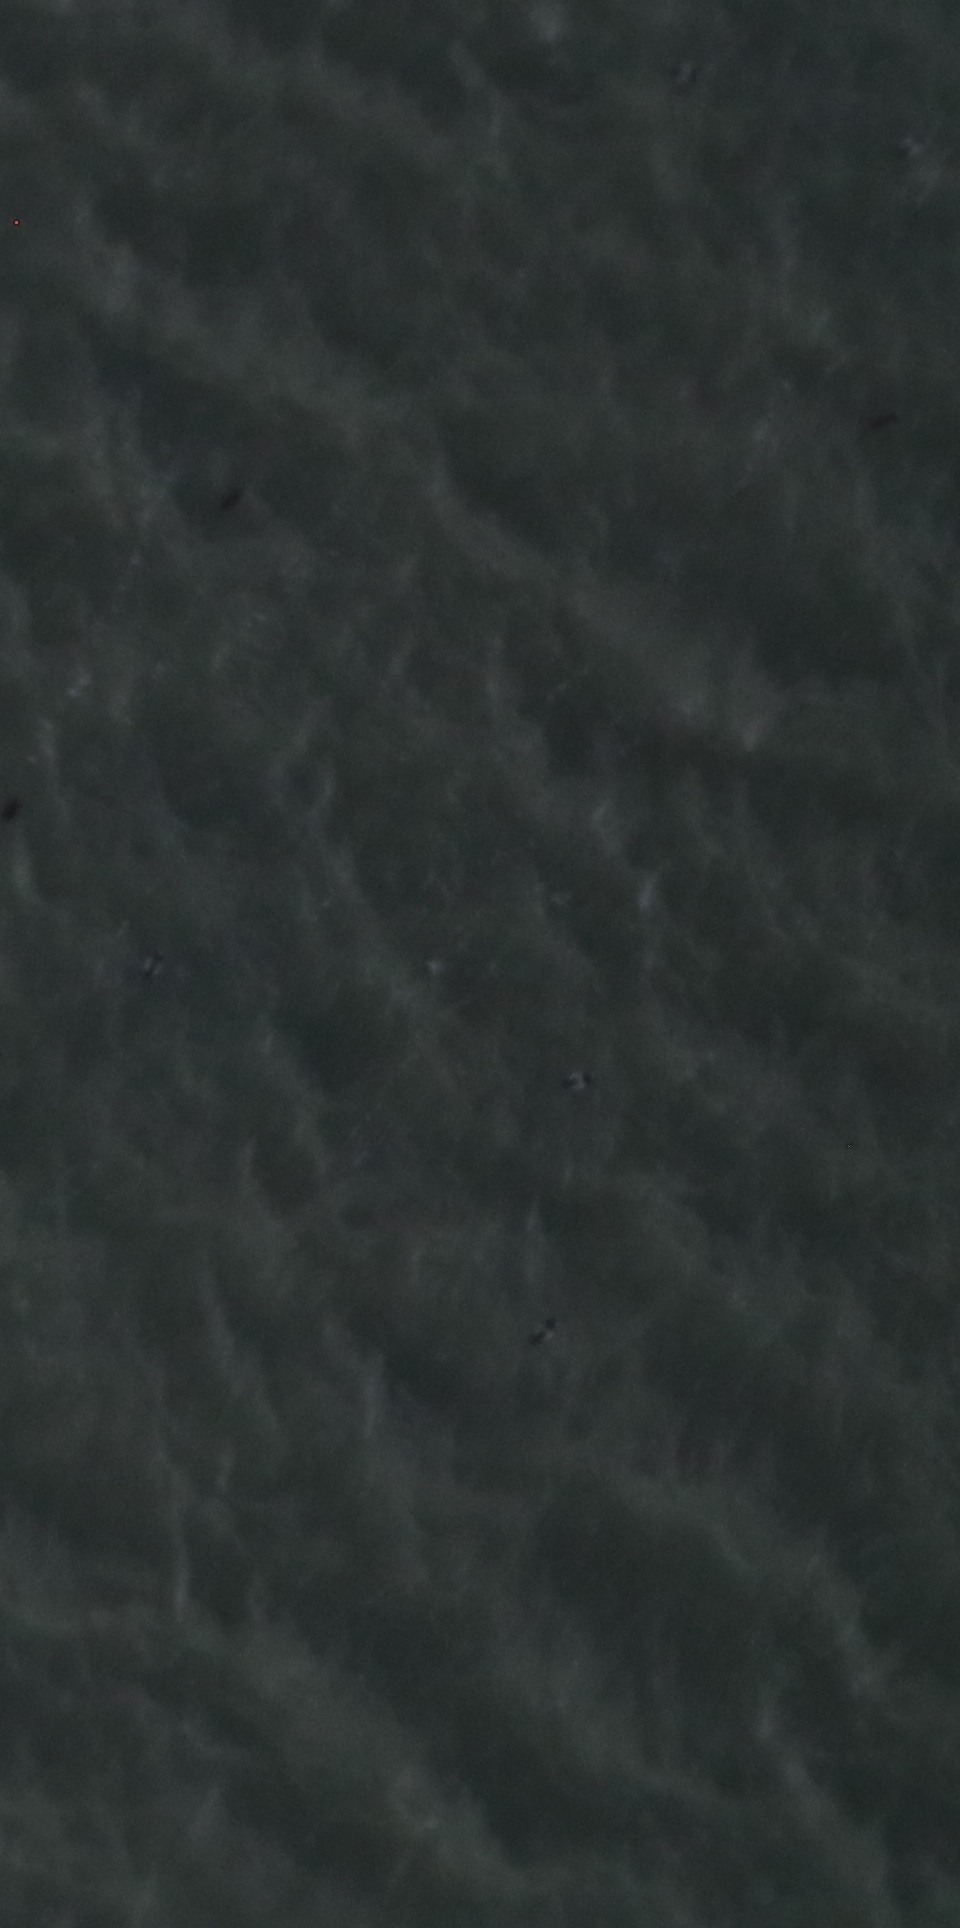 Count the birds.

10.